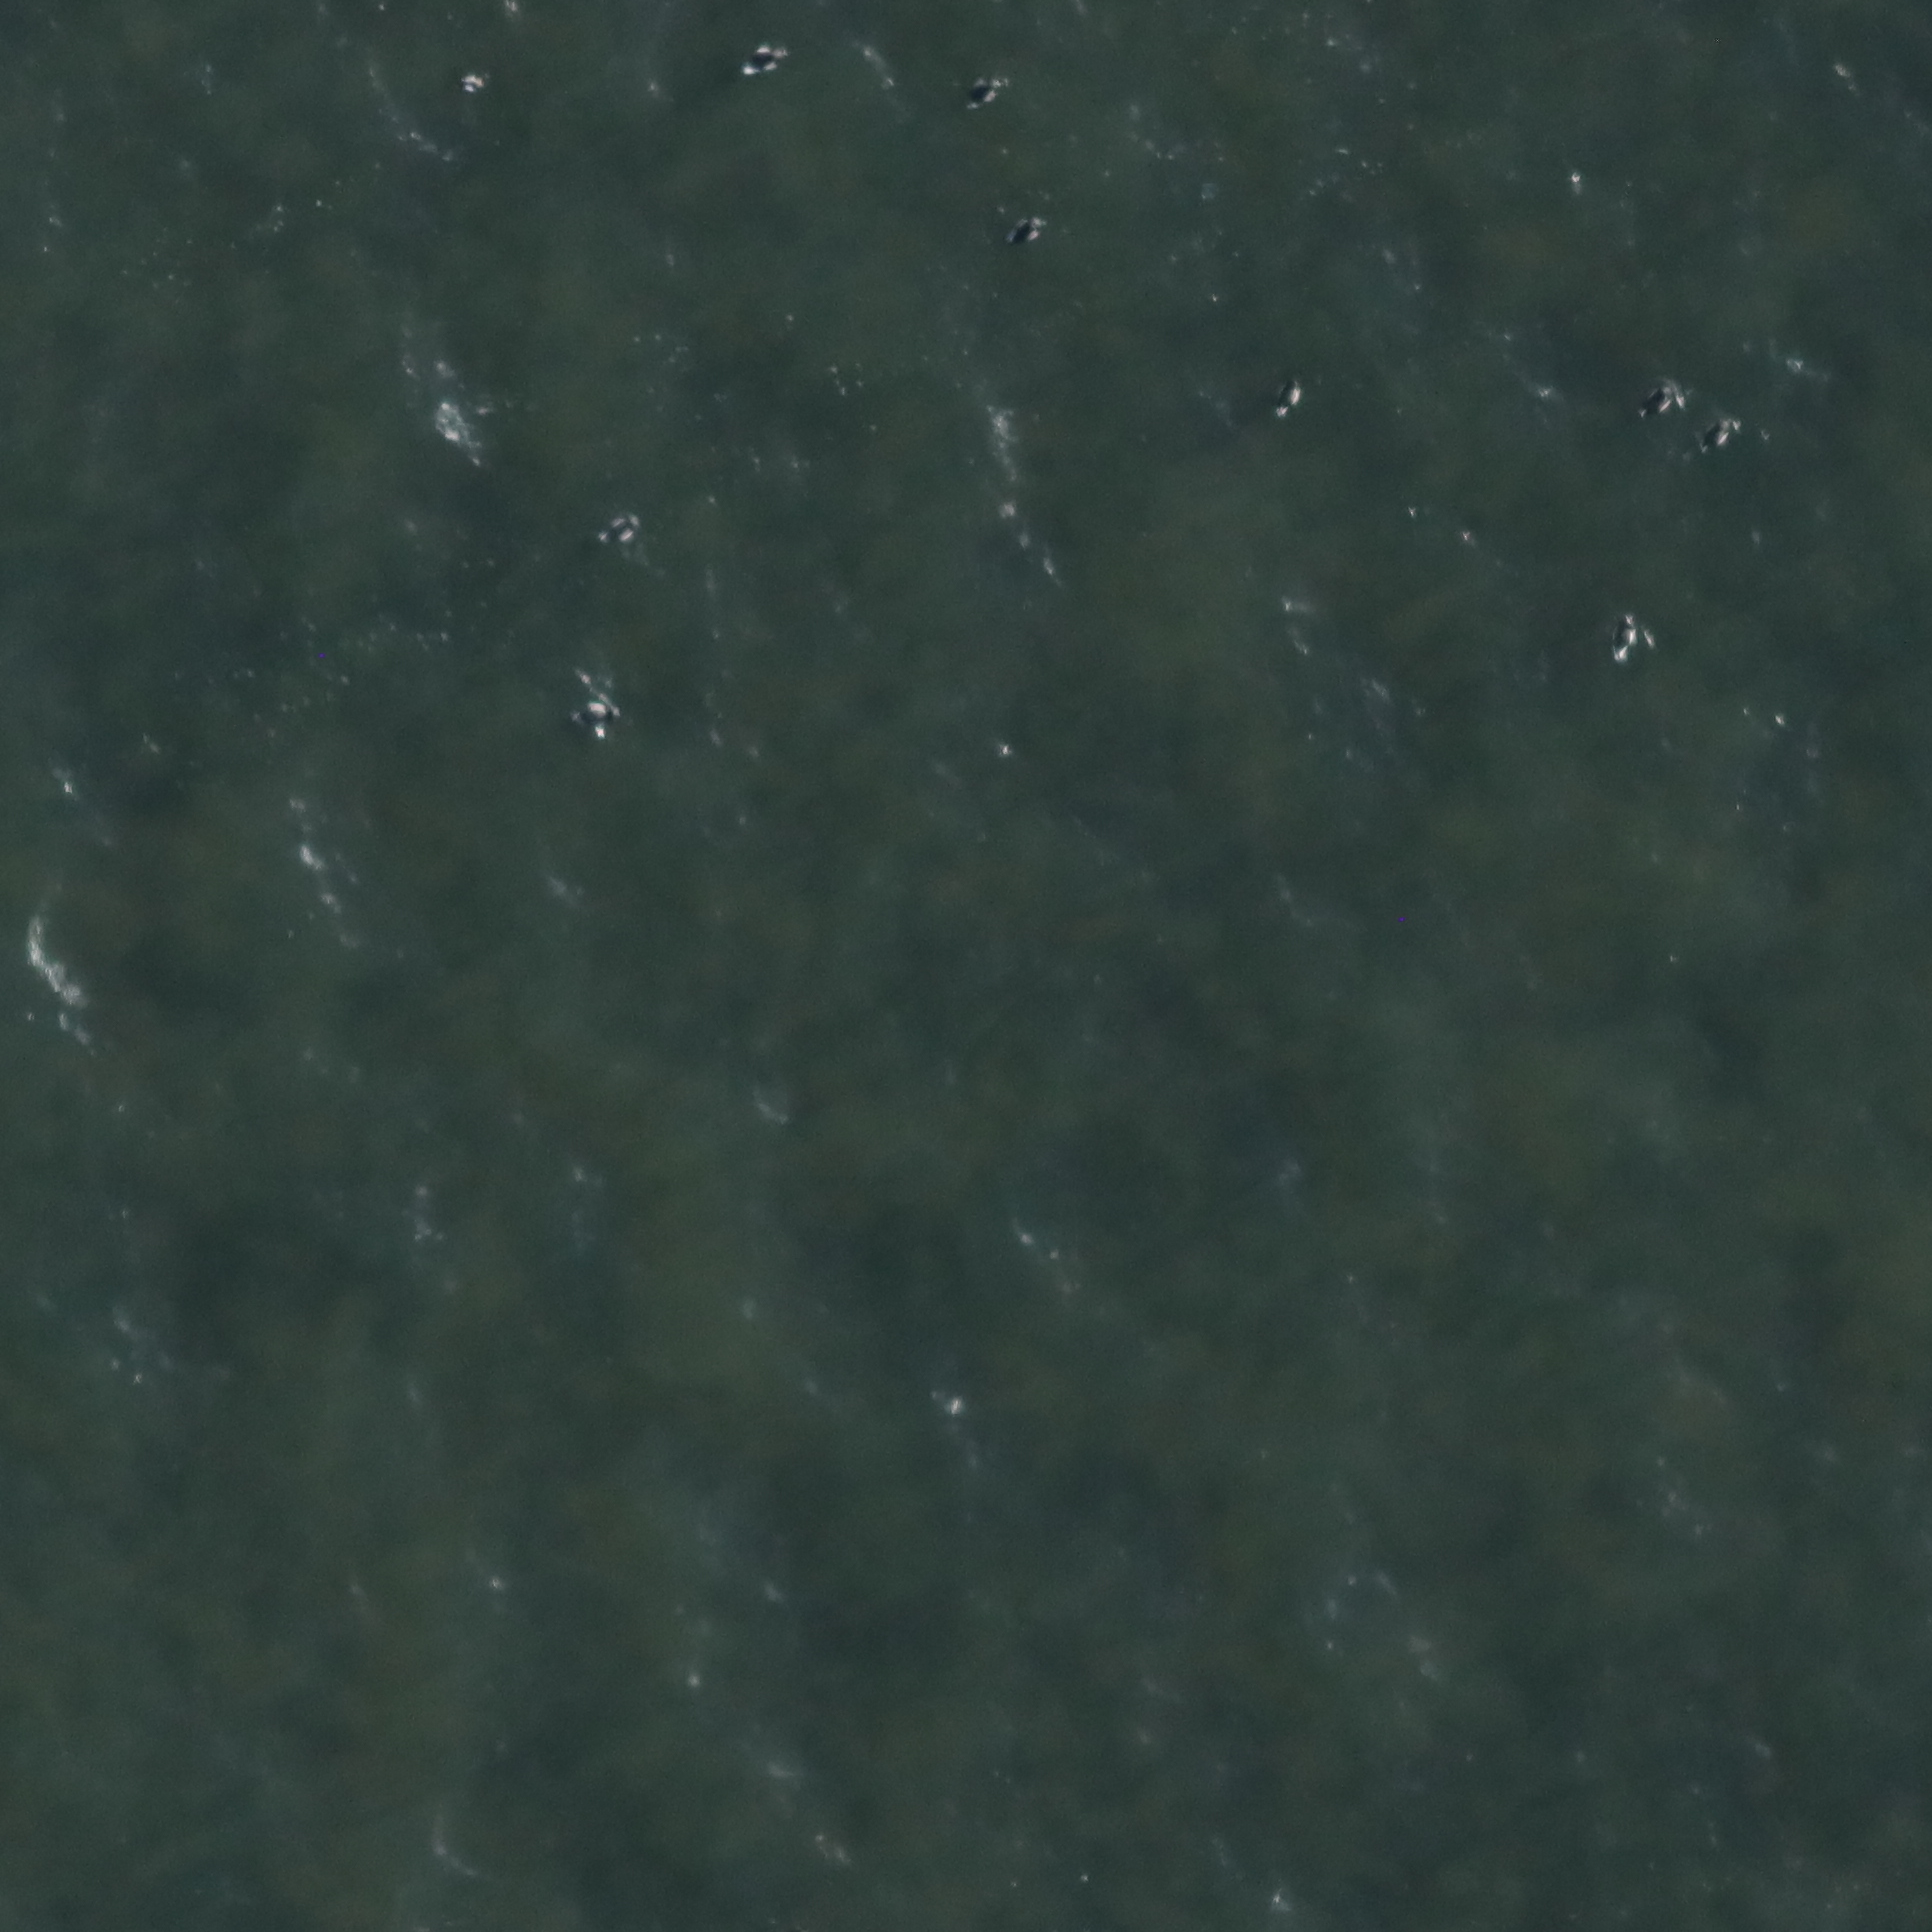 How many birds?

10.